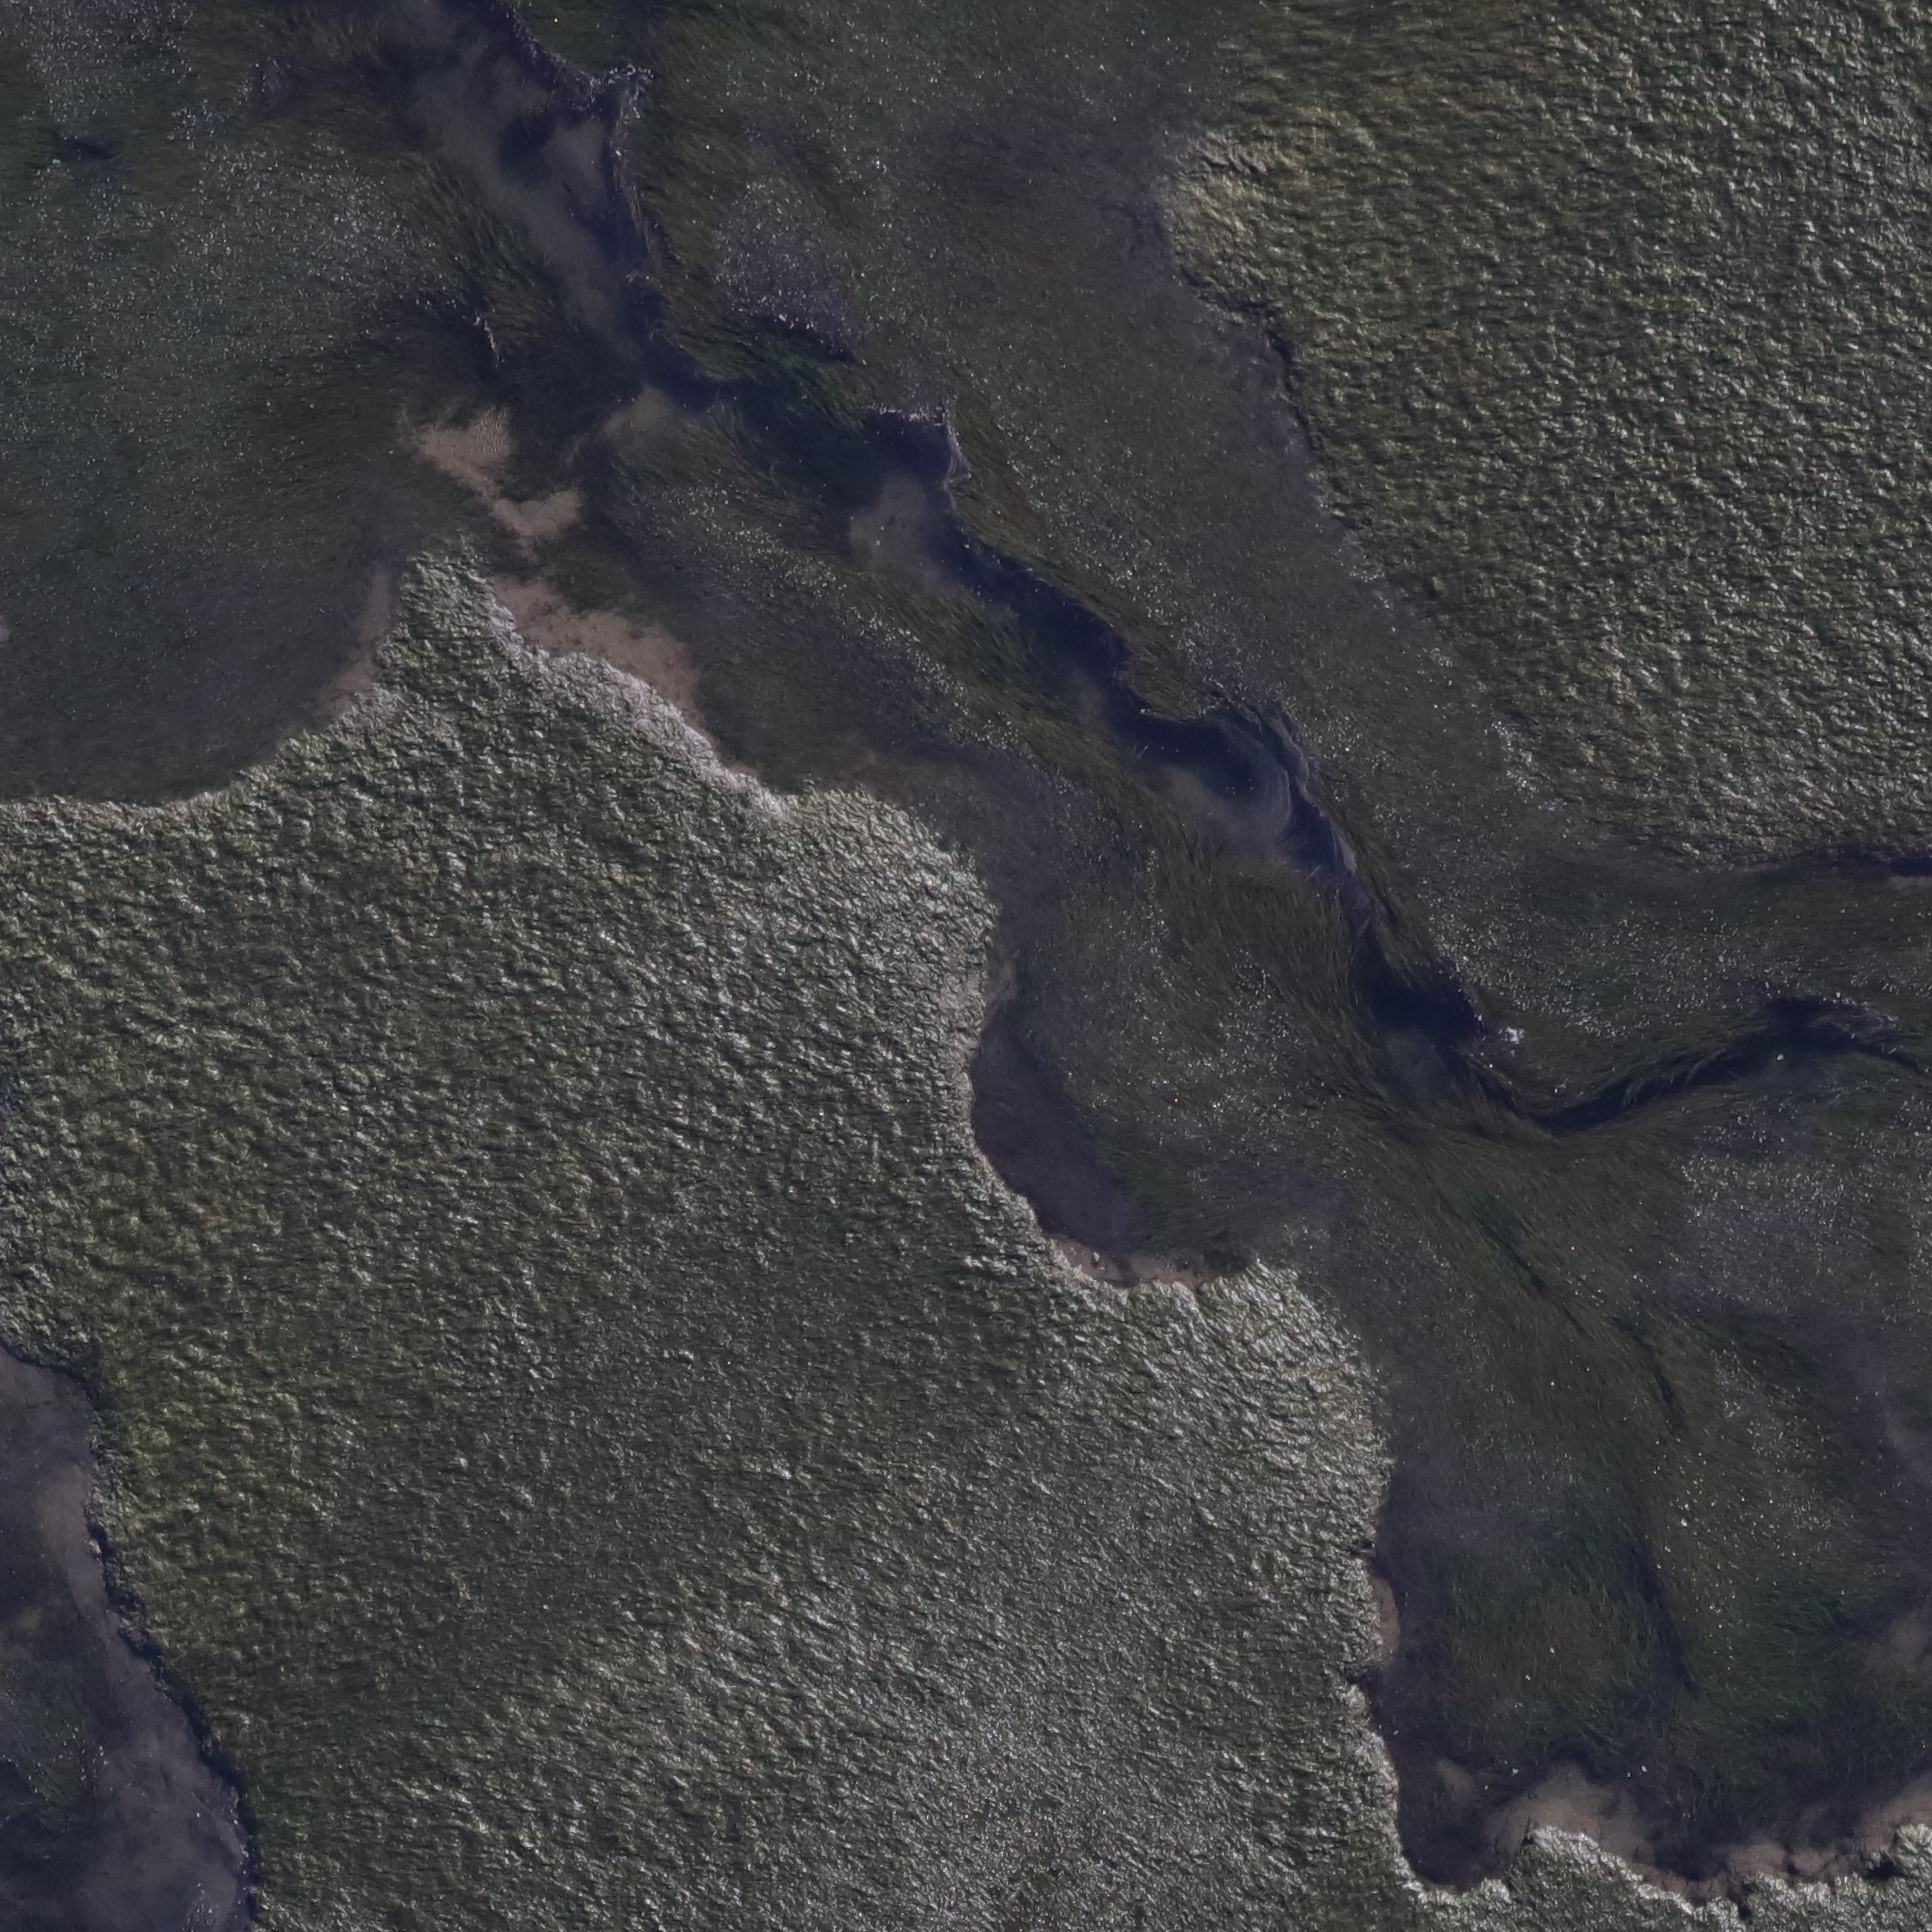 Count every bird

0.